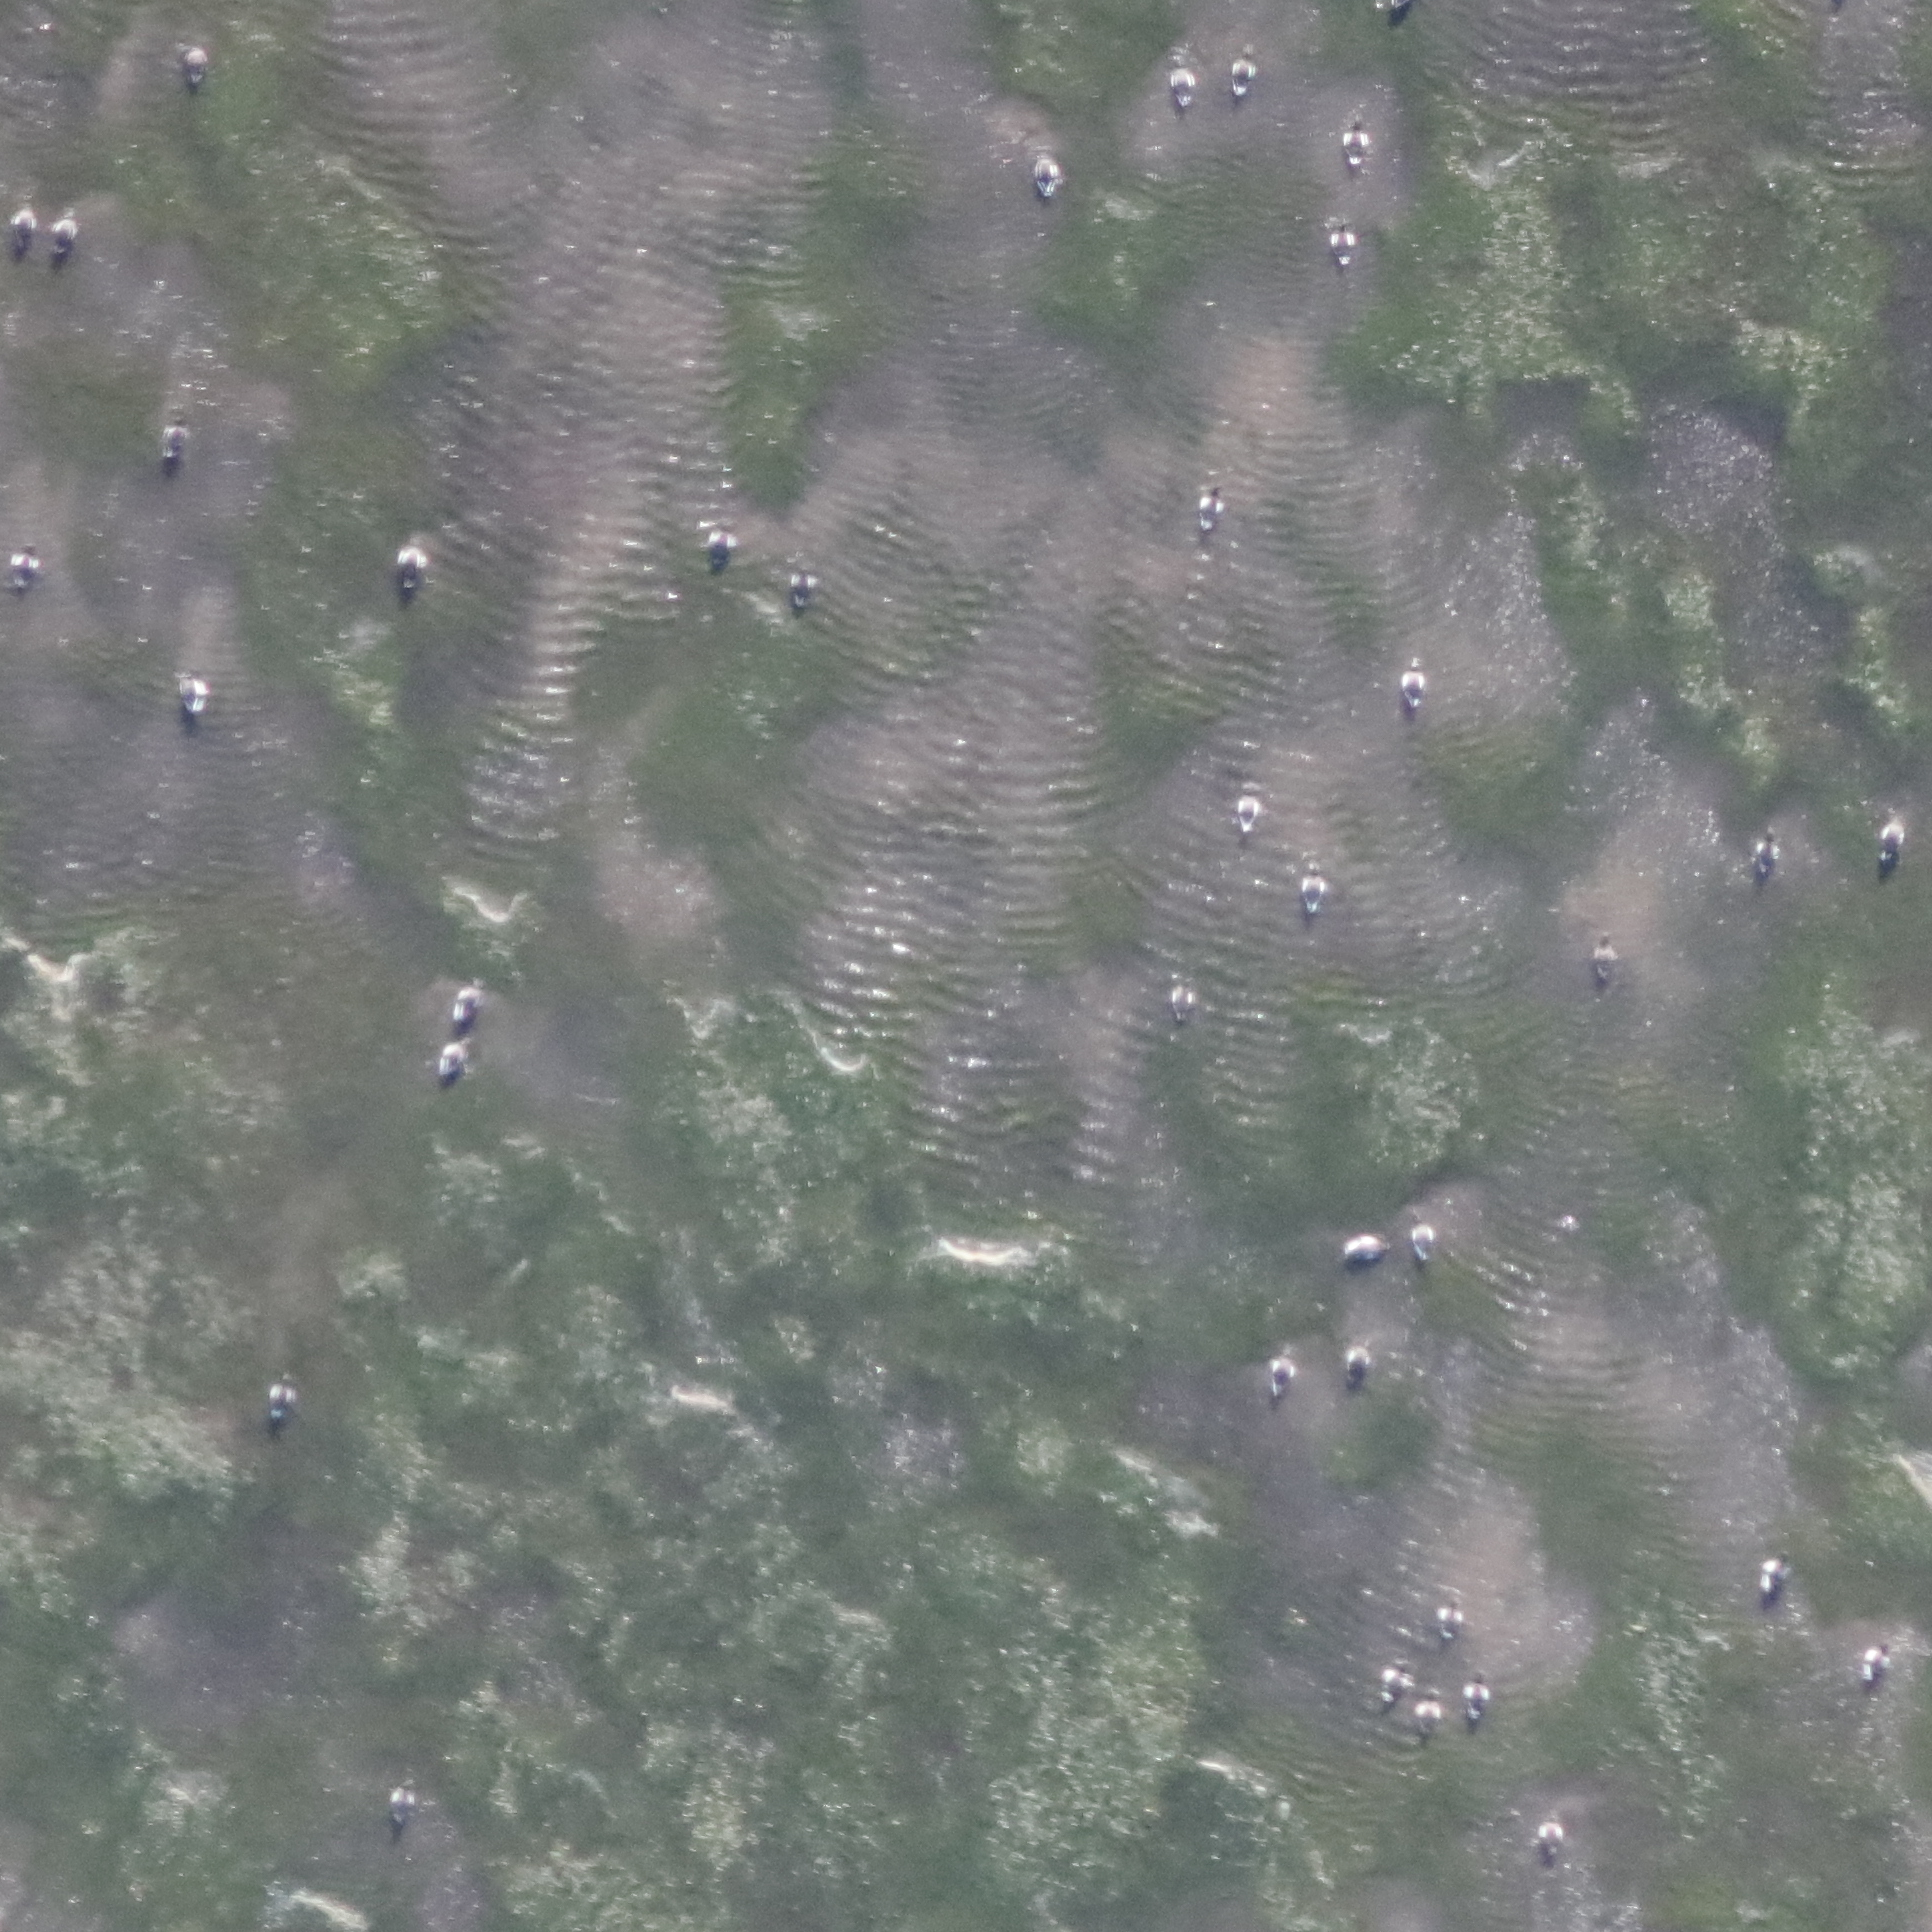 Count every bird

37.